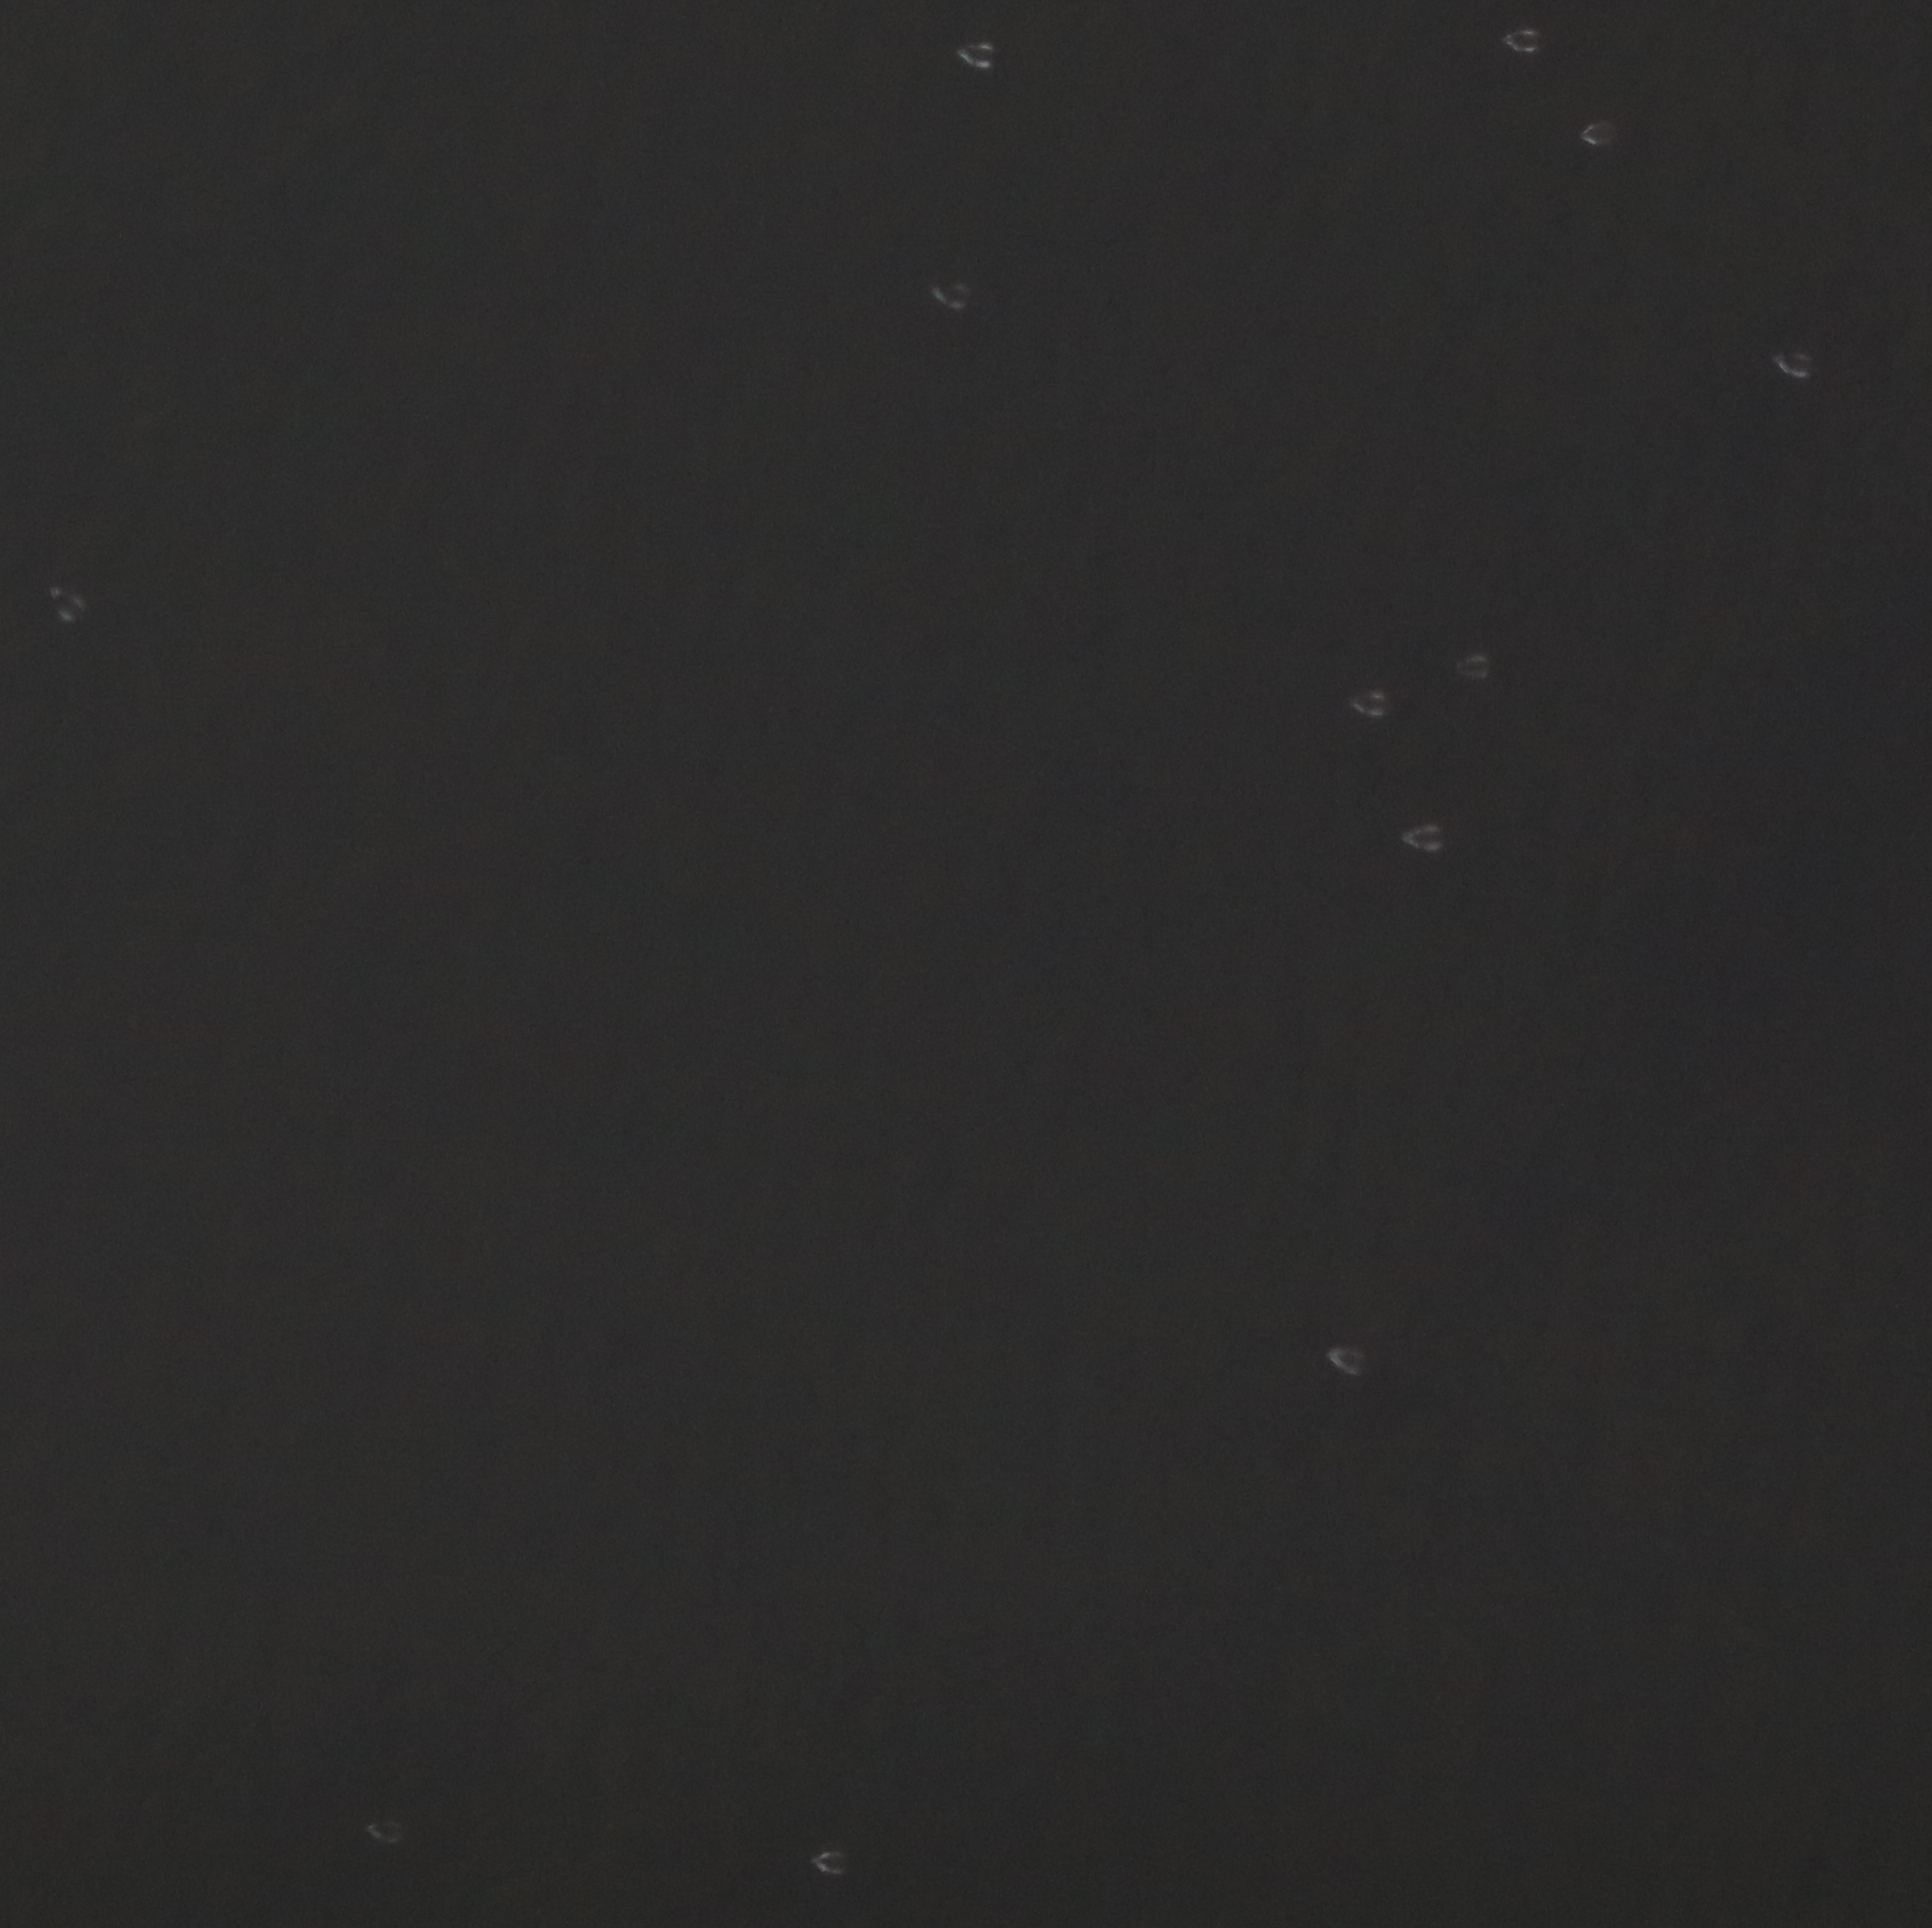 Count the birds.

12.